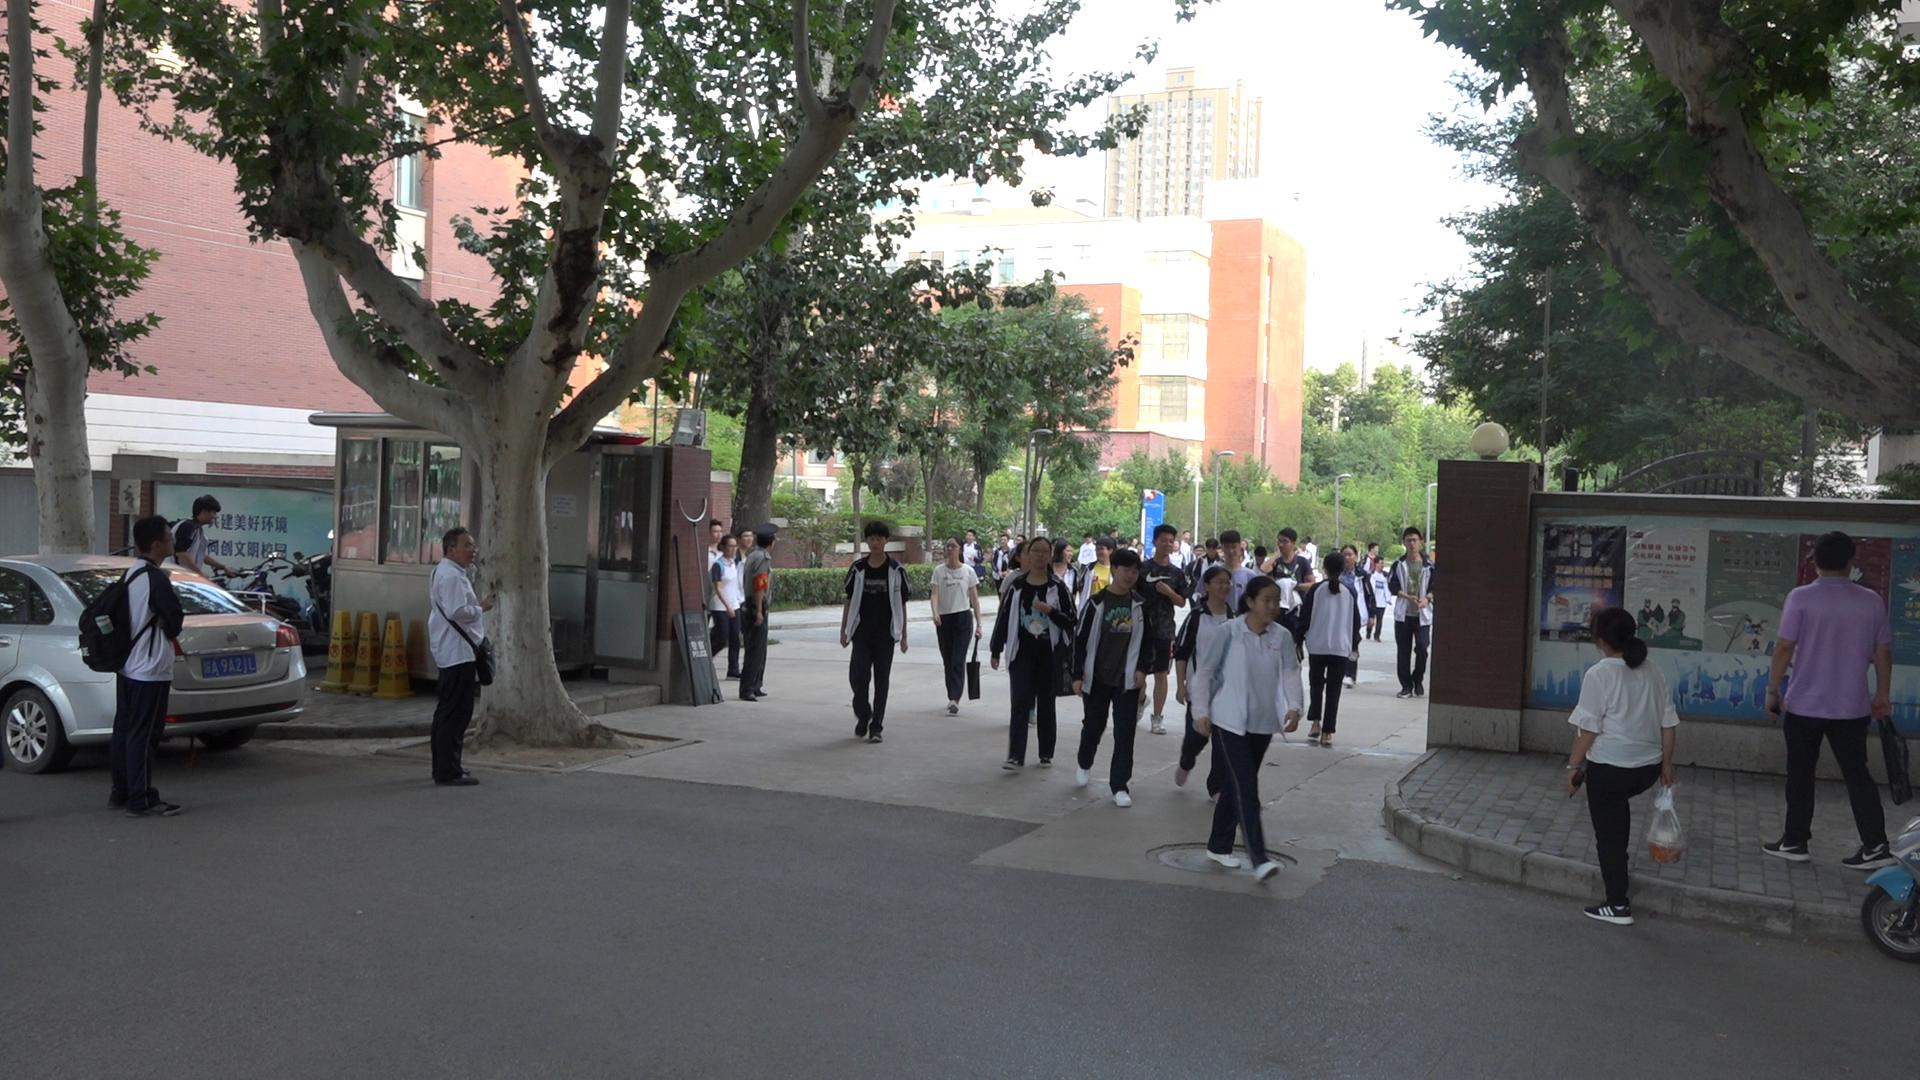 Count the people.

44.